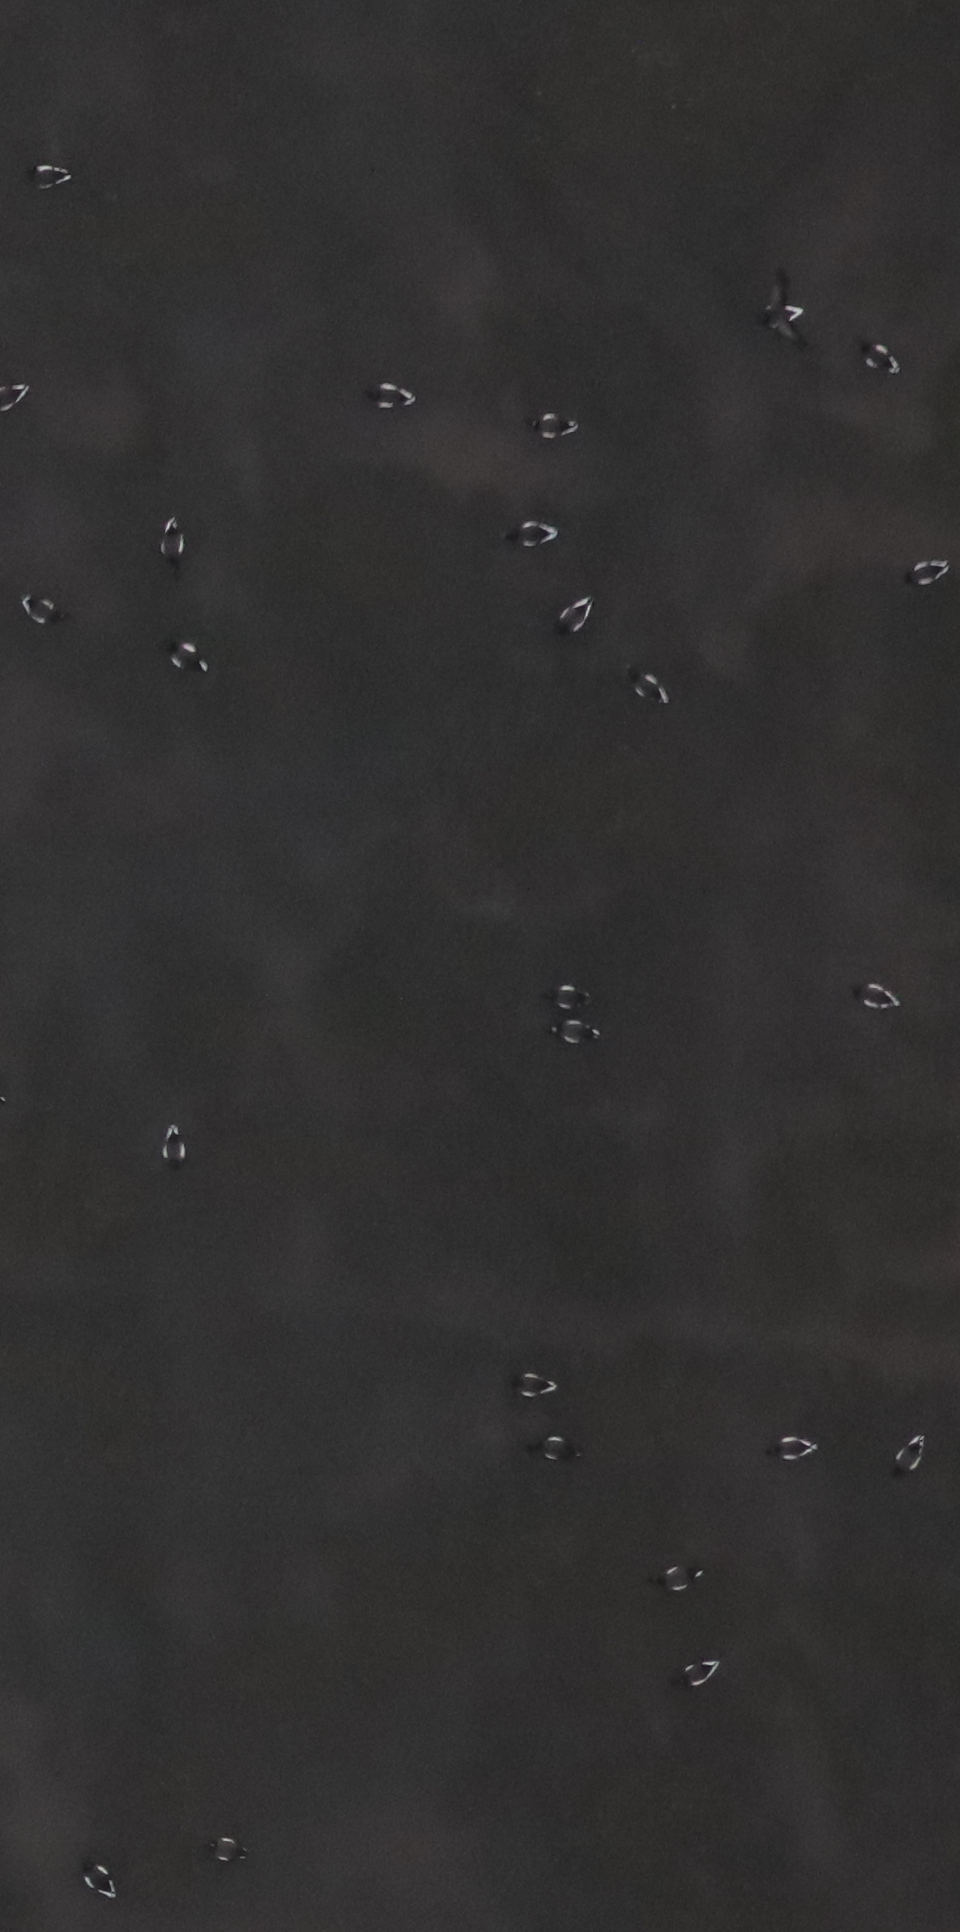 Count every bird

25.